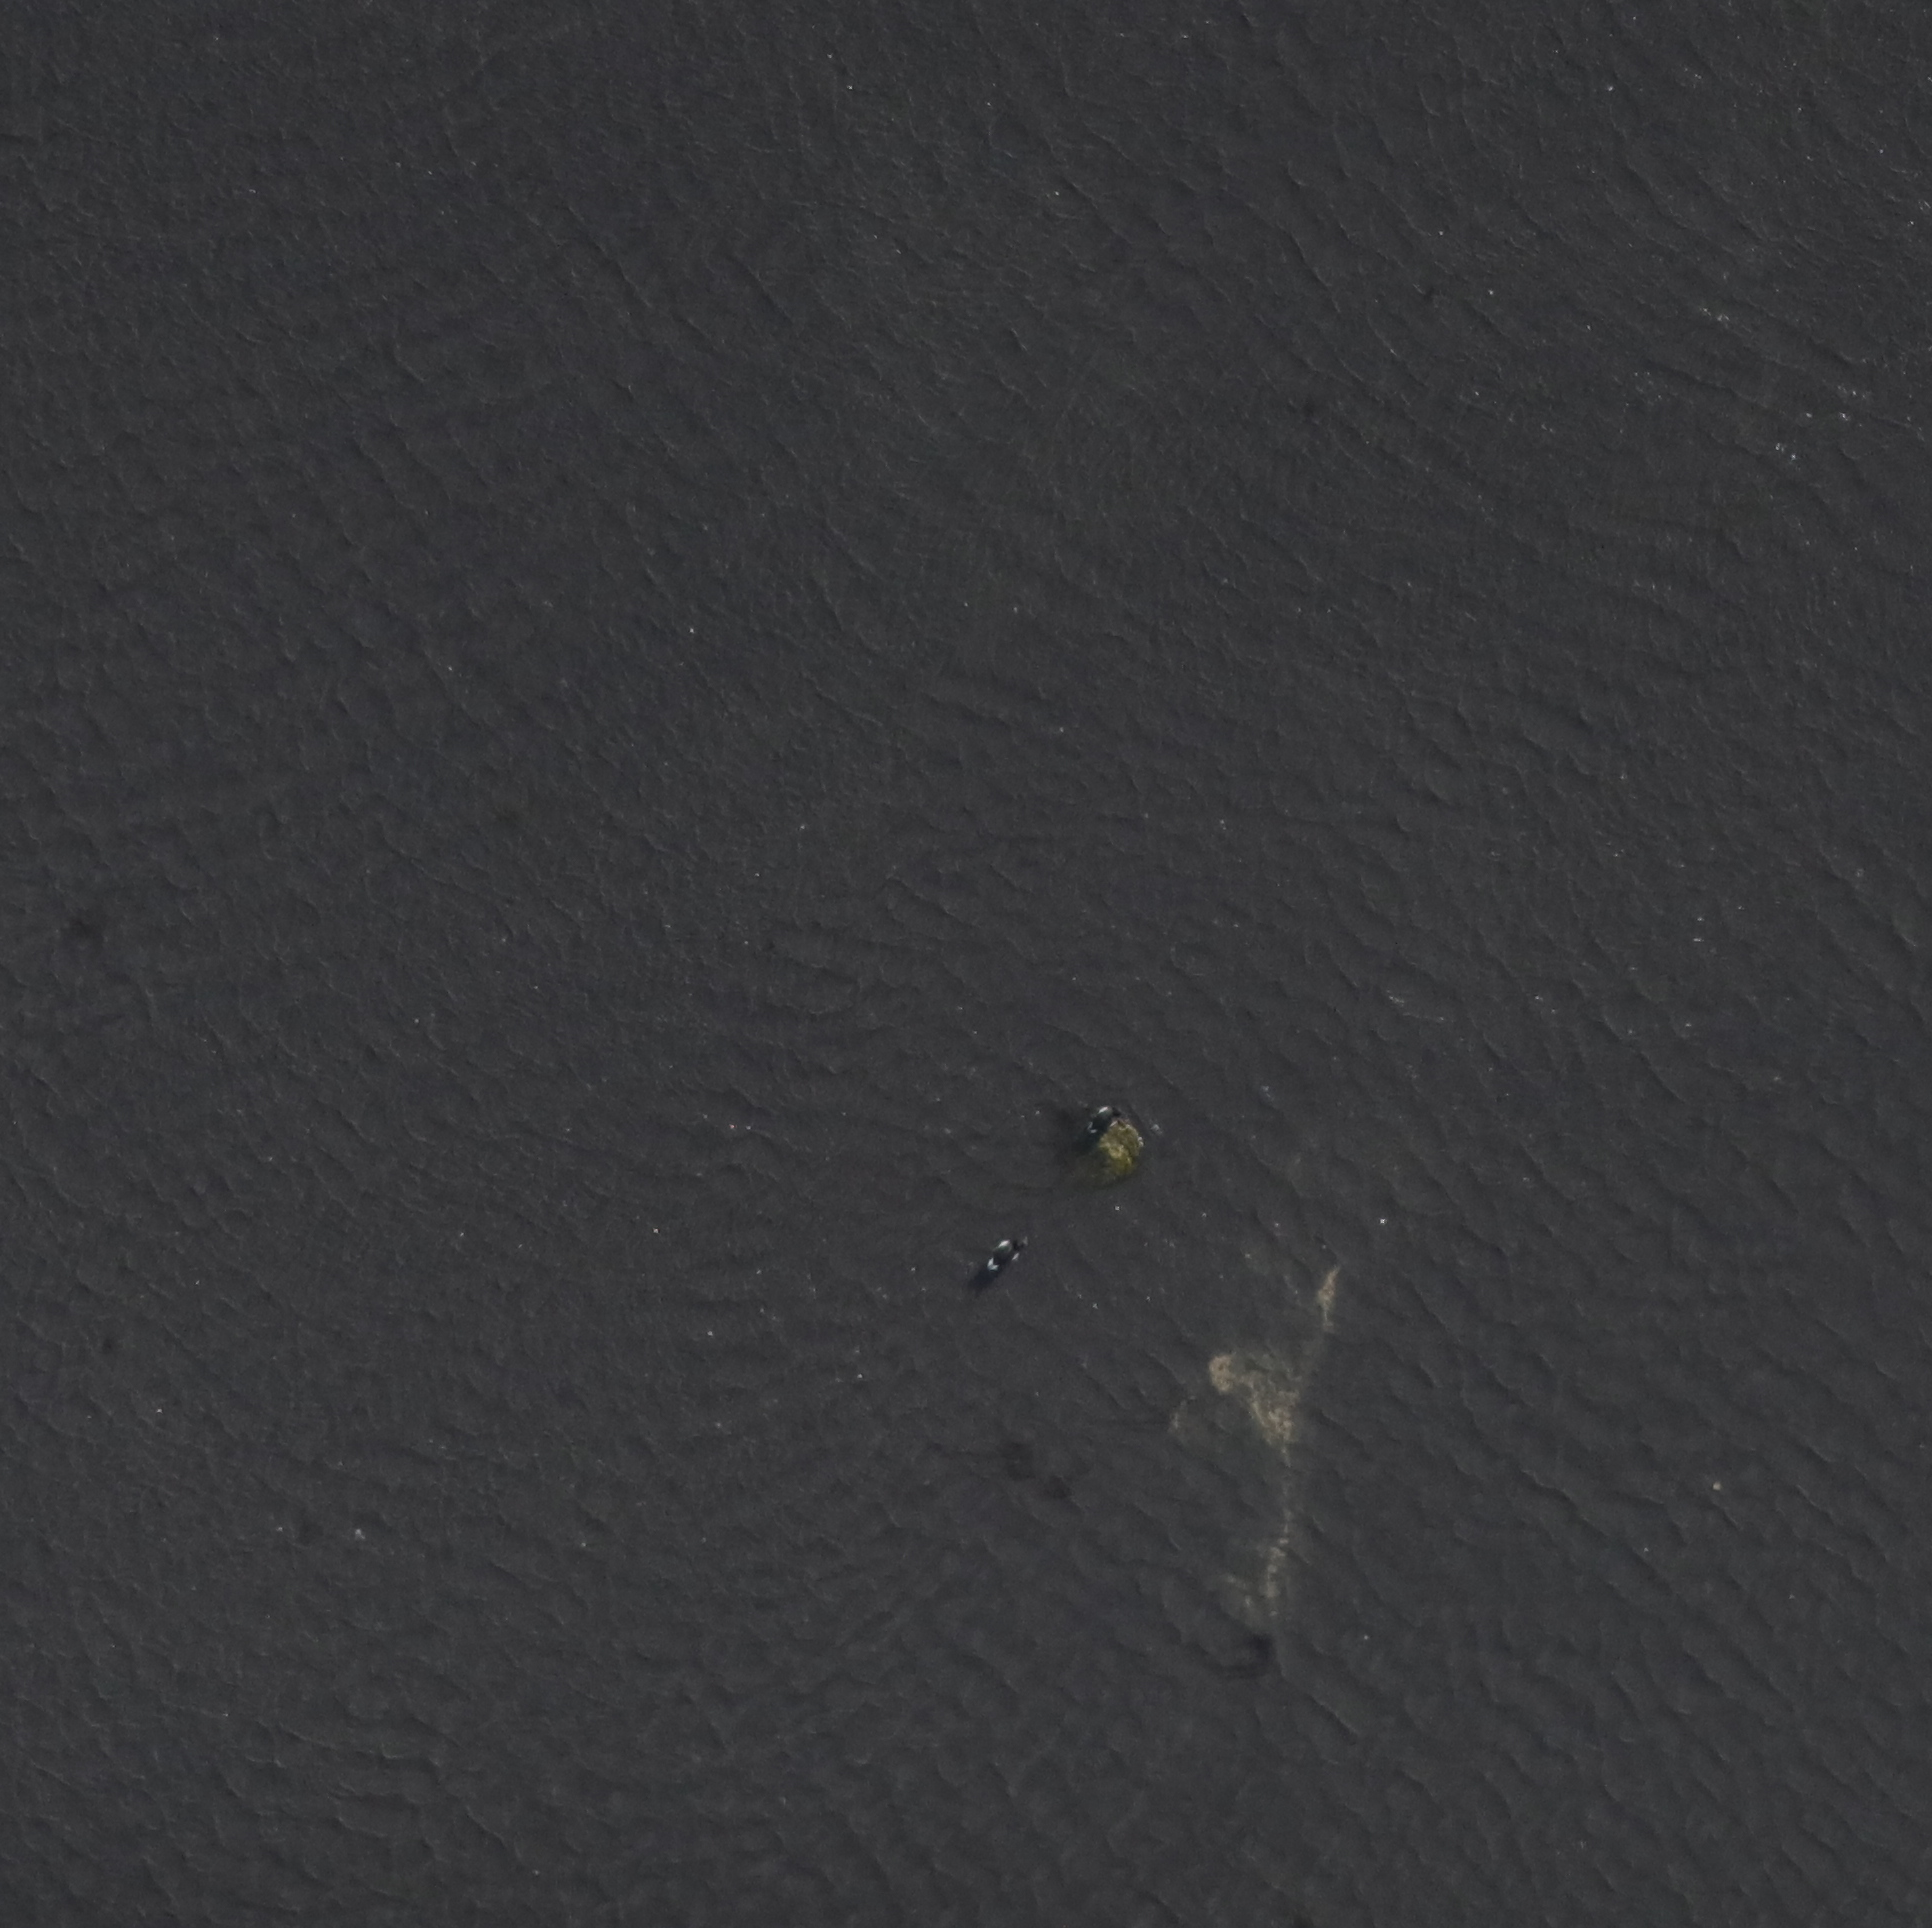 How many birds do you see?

2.